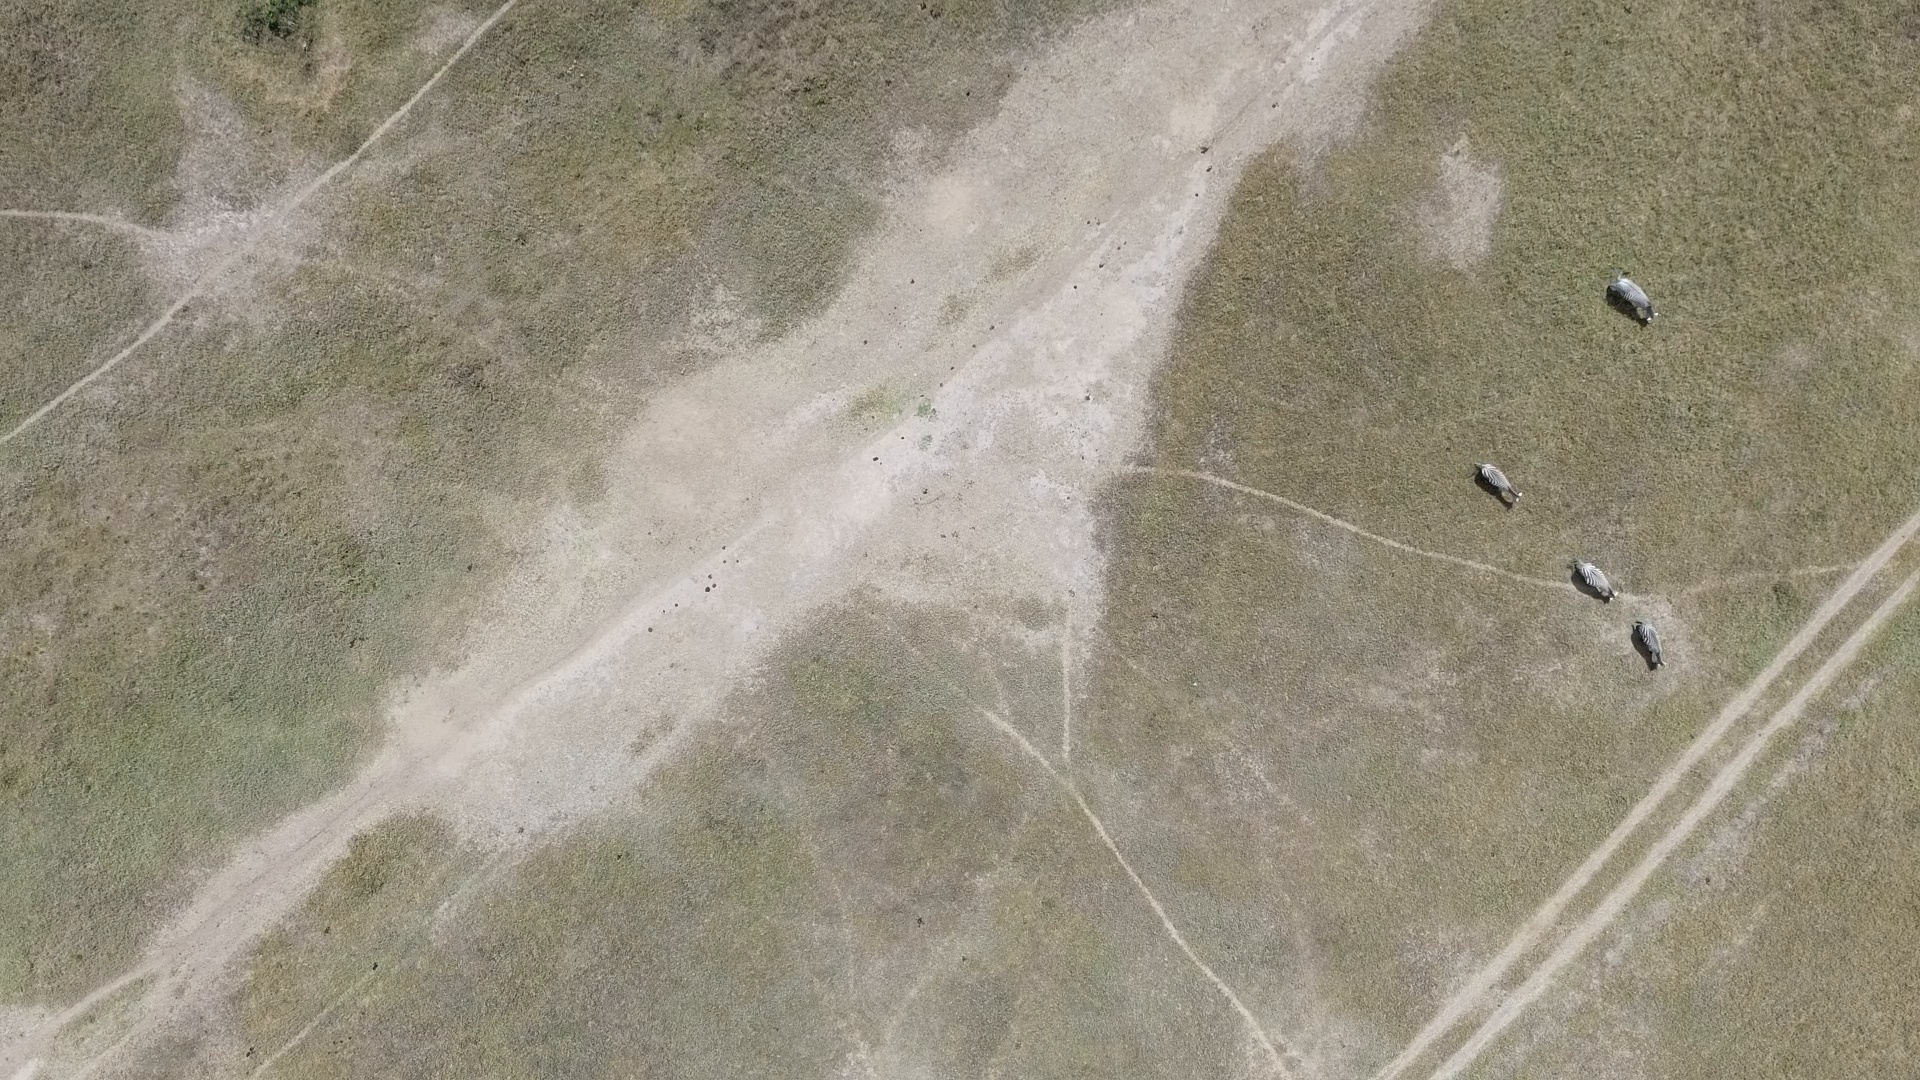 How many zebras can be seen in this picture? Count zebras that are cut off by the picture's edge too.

4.